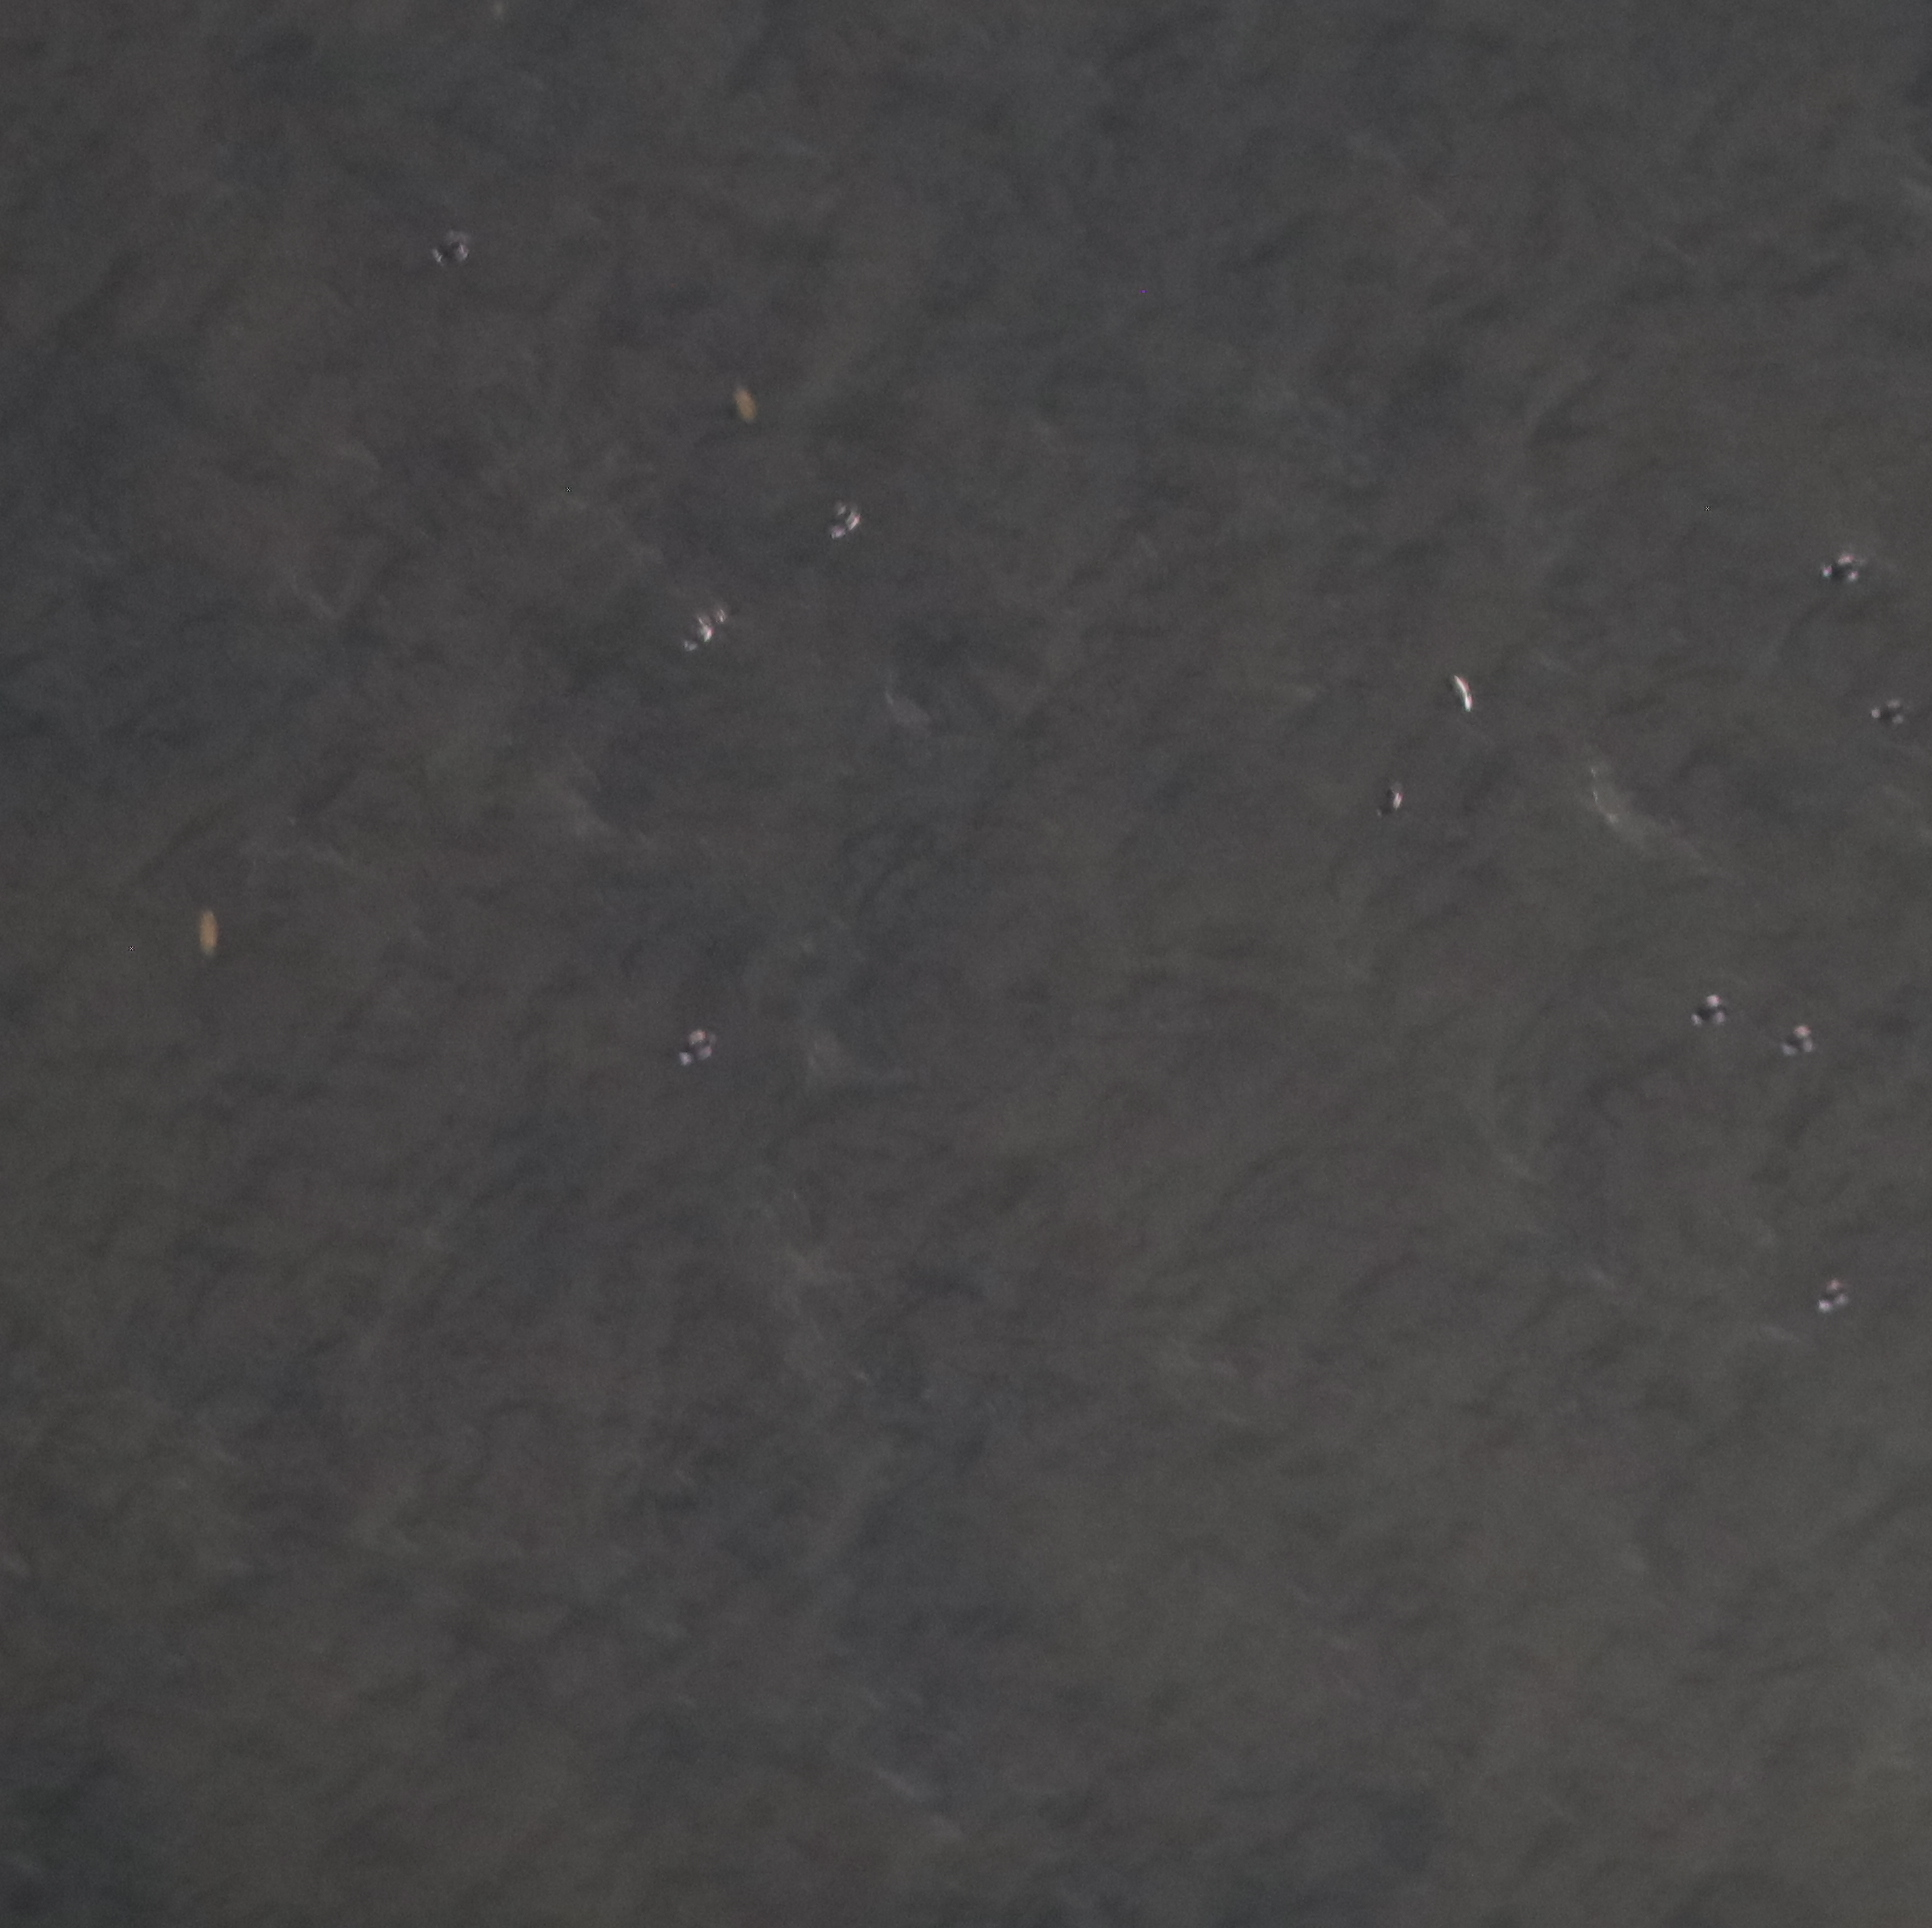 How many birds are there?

11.